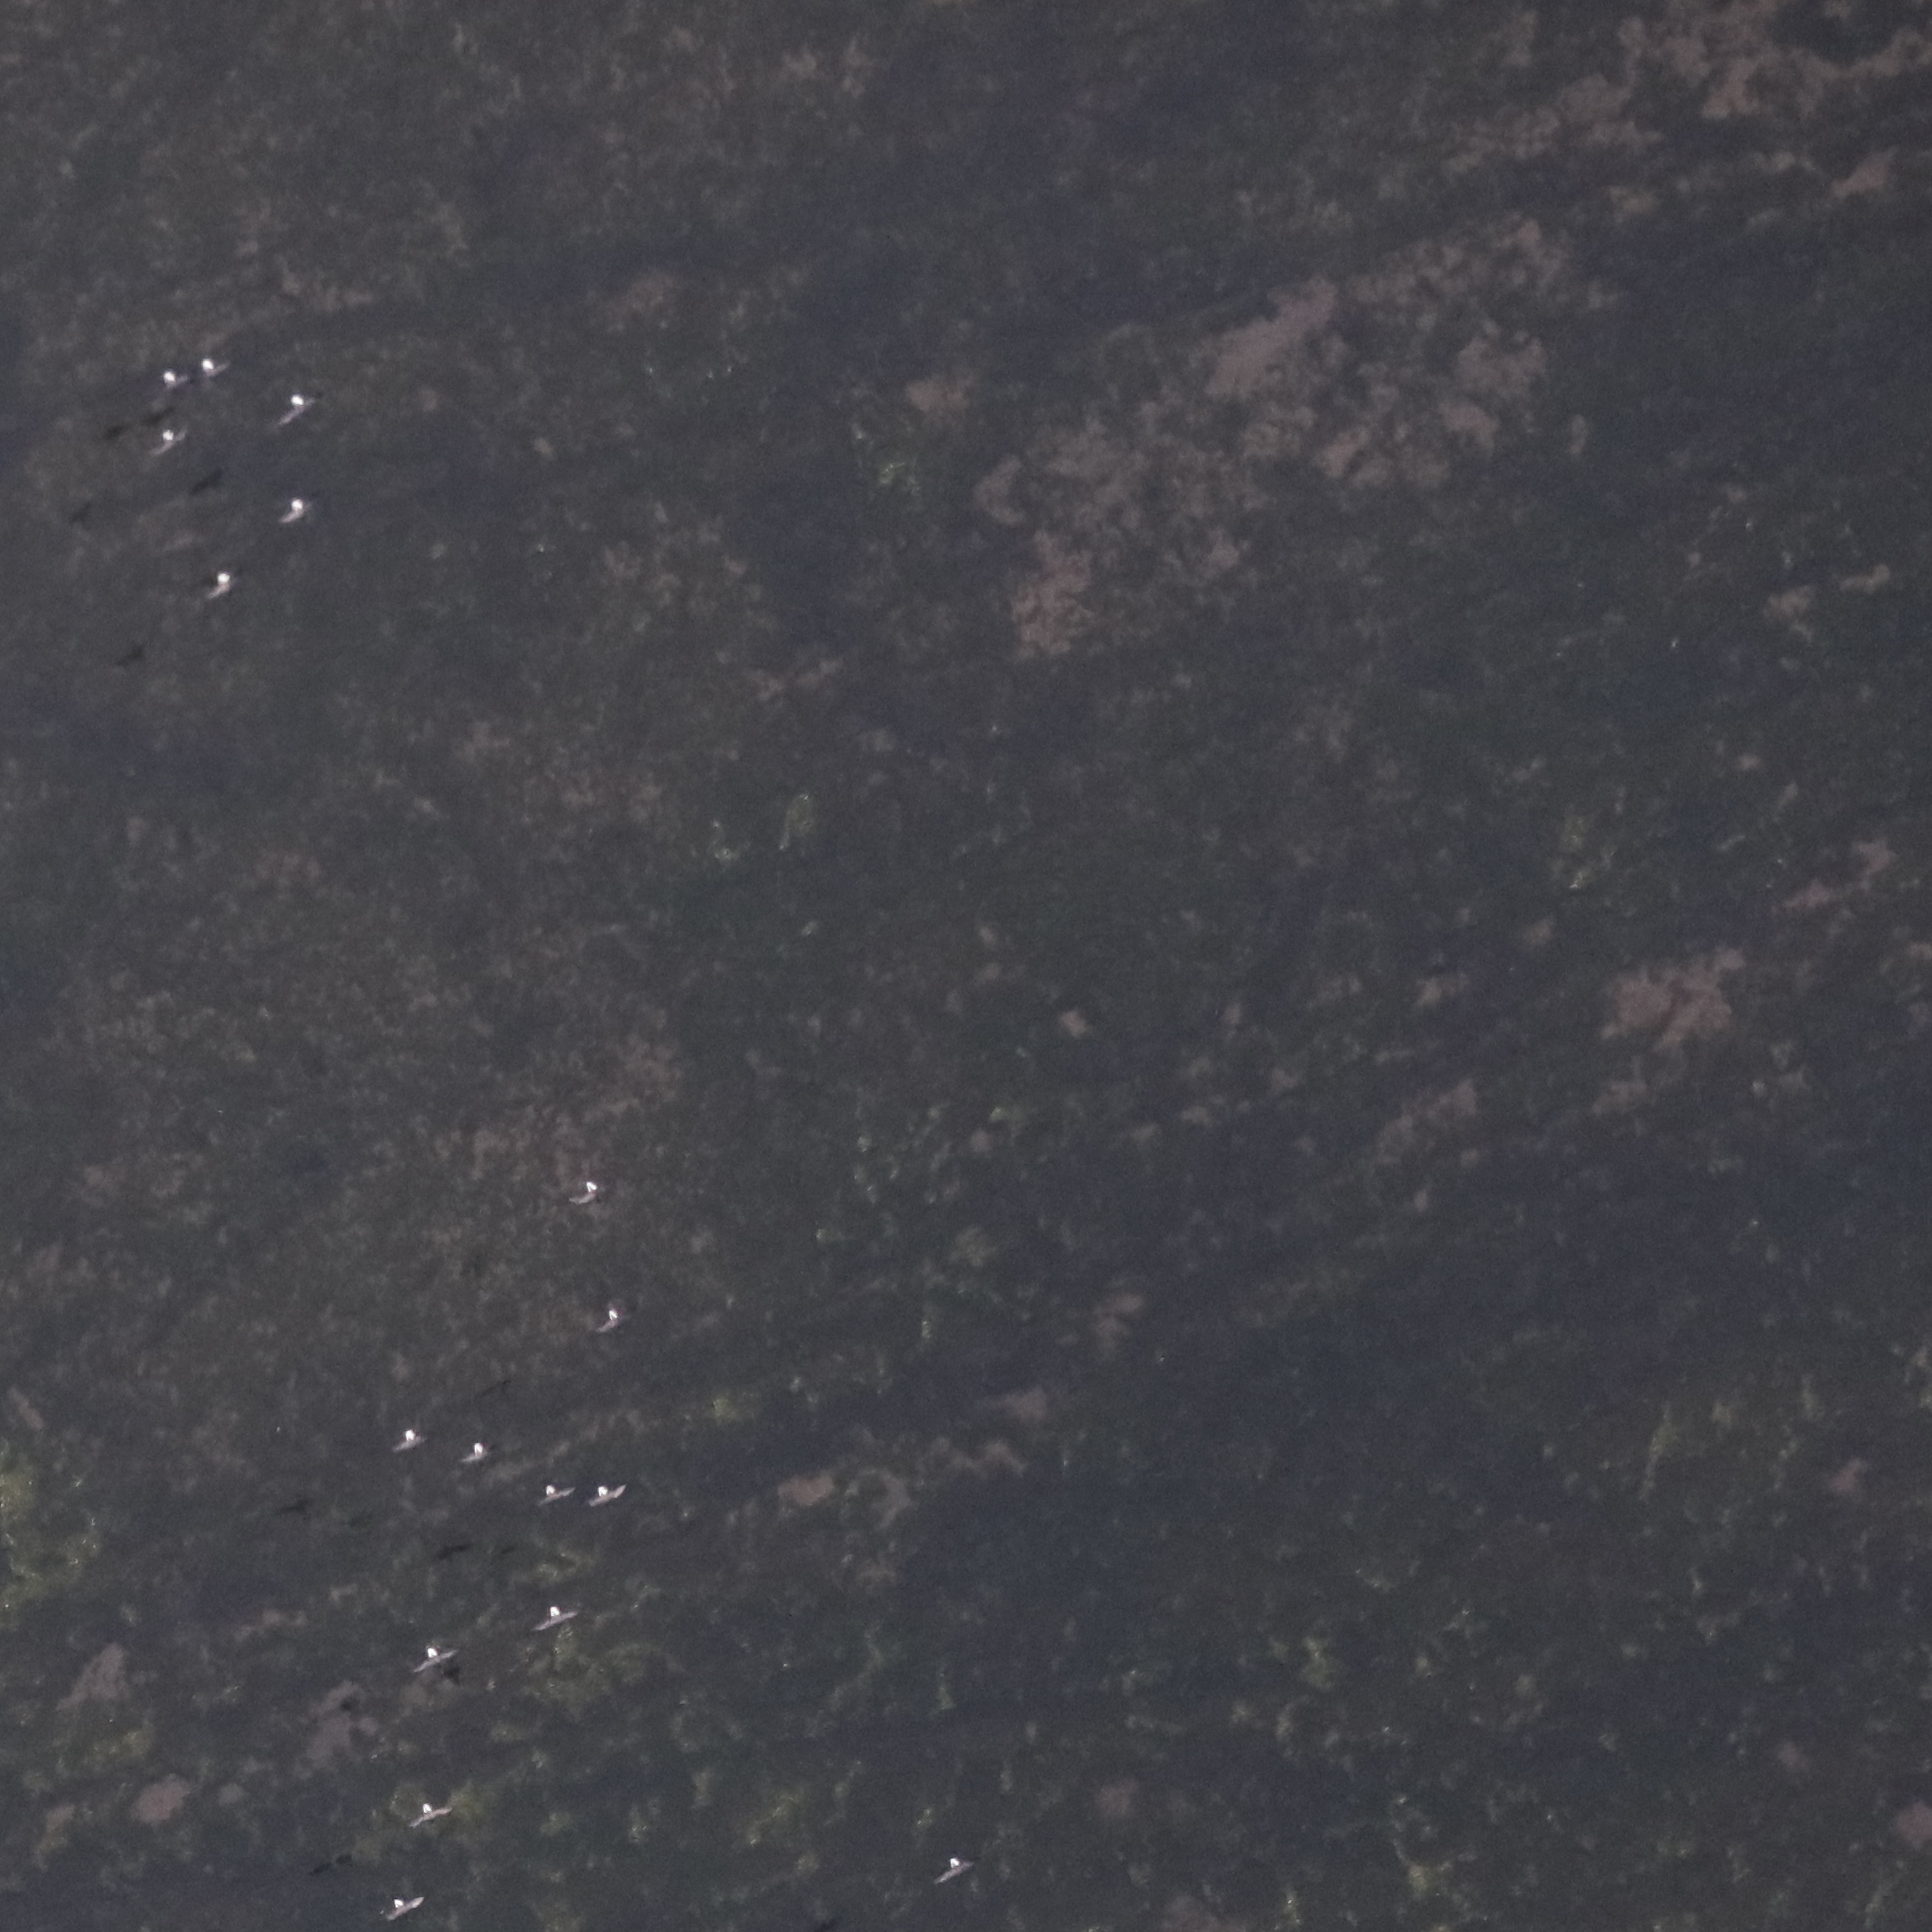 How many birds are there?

17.